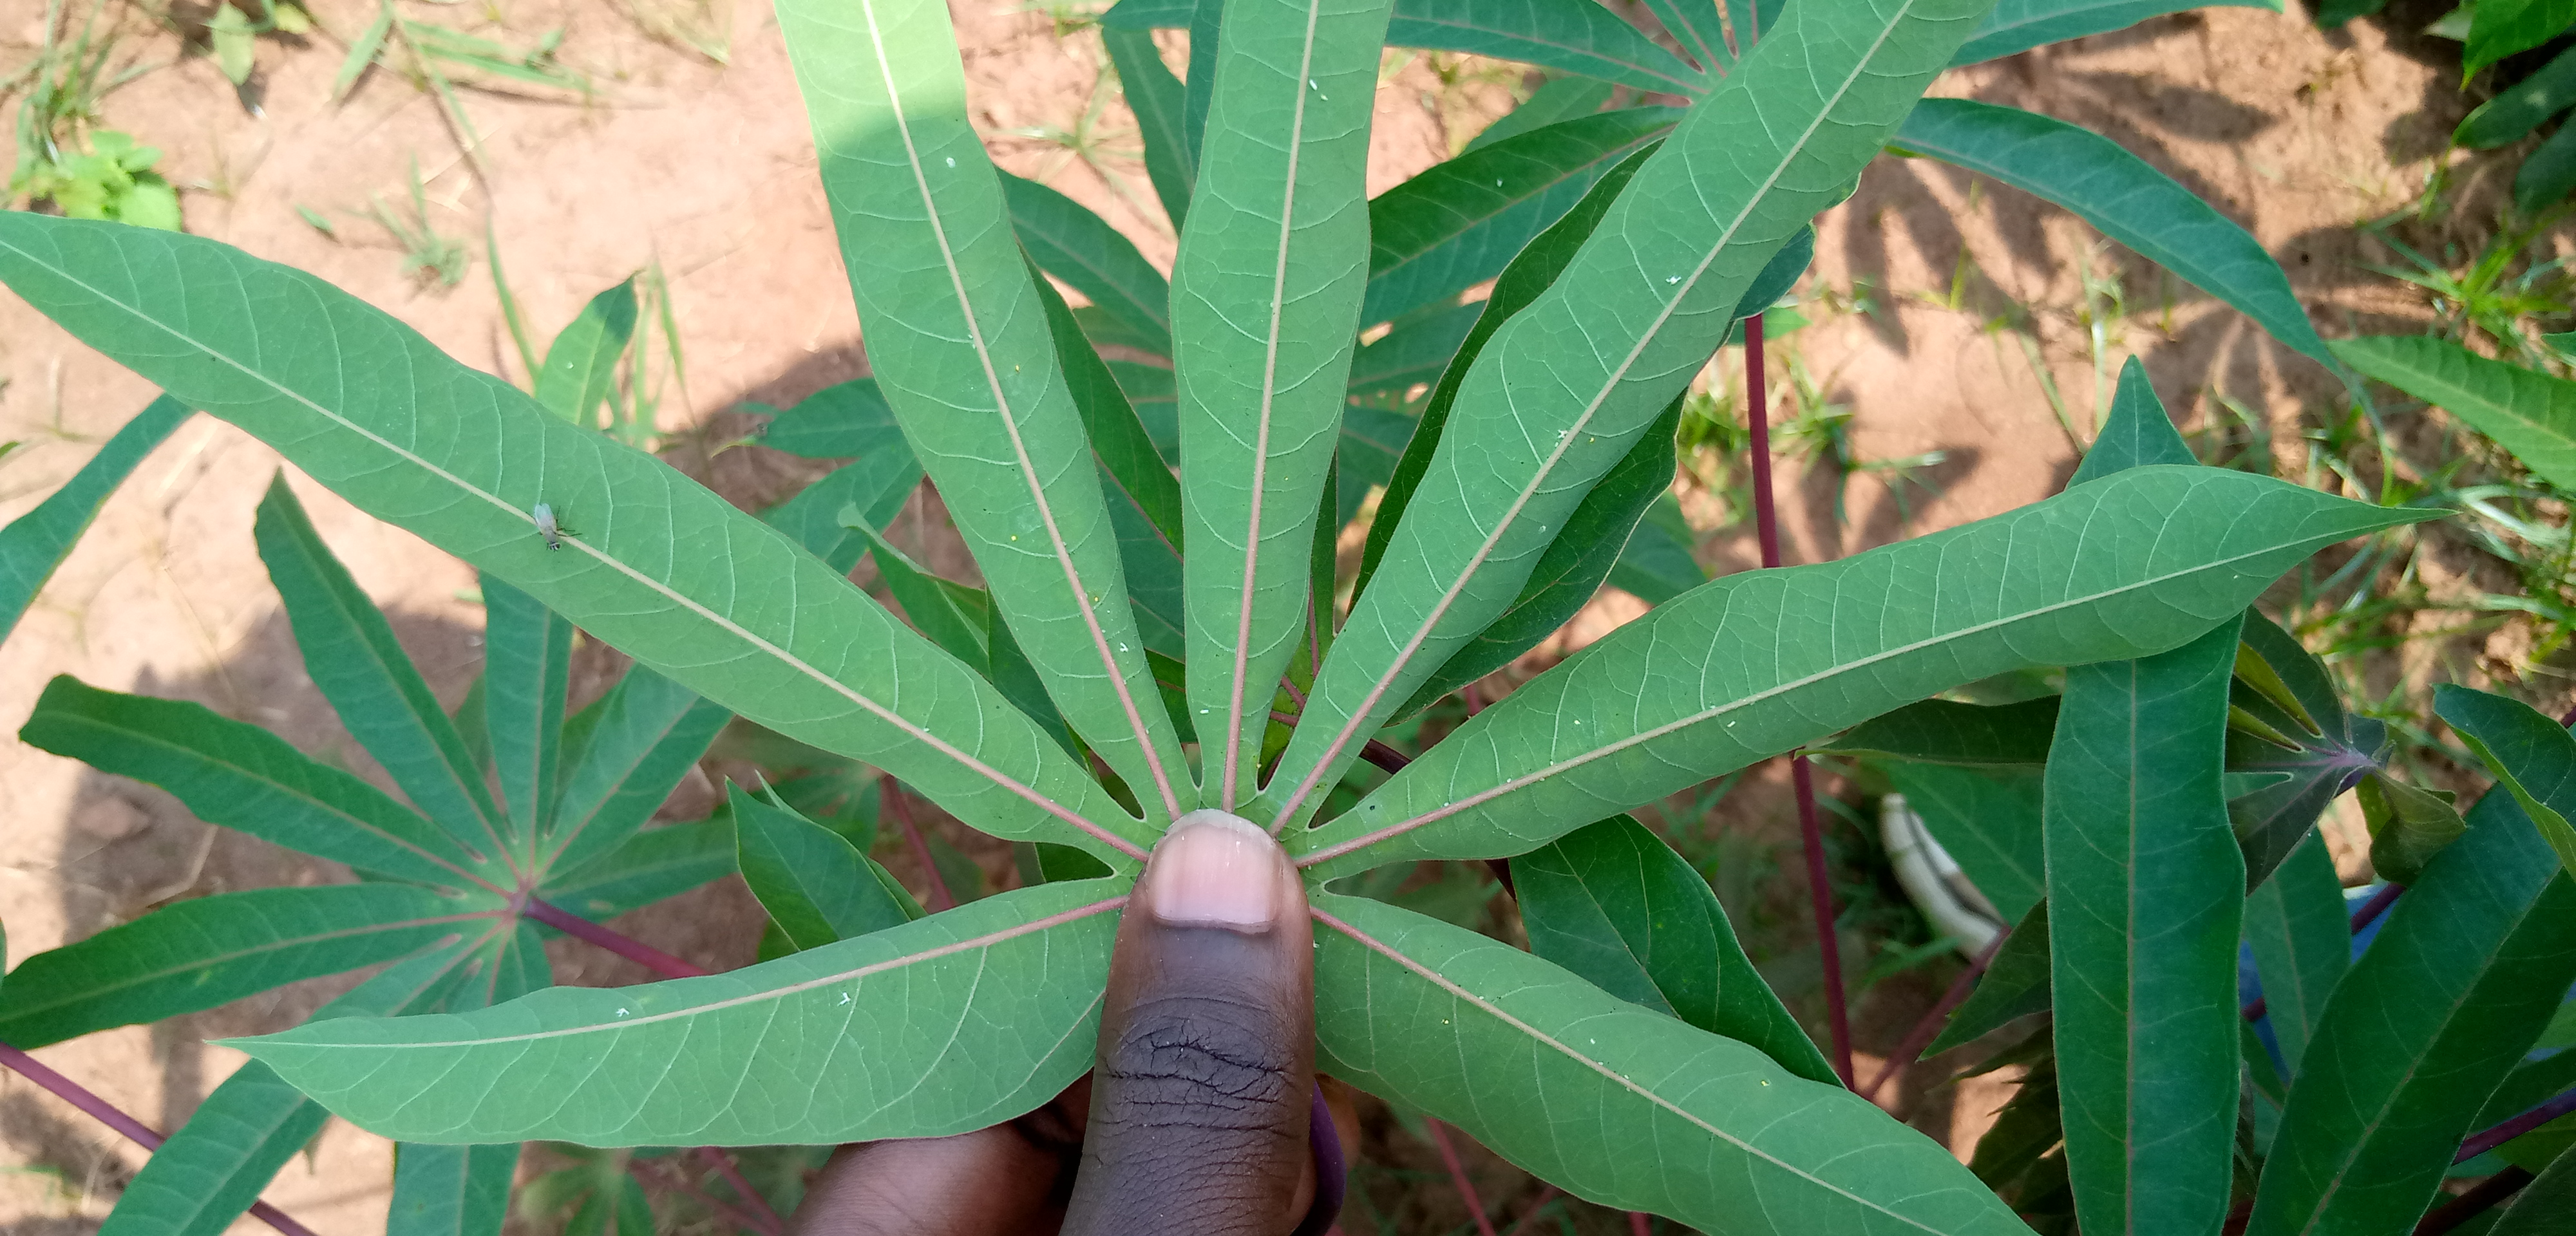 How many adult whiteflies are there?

9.